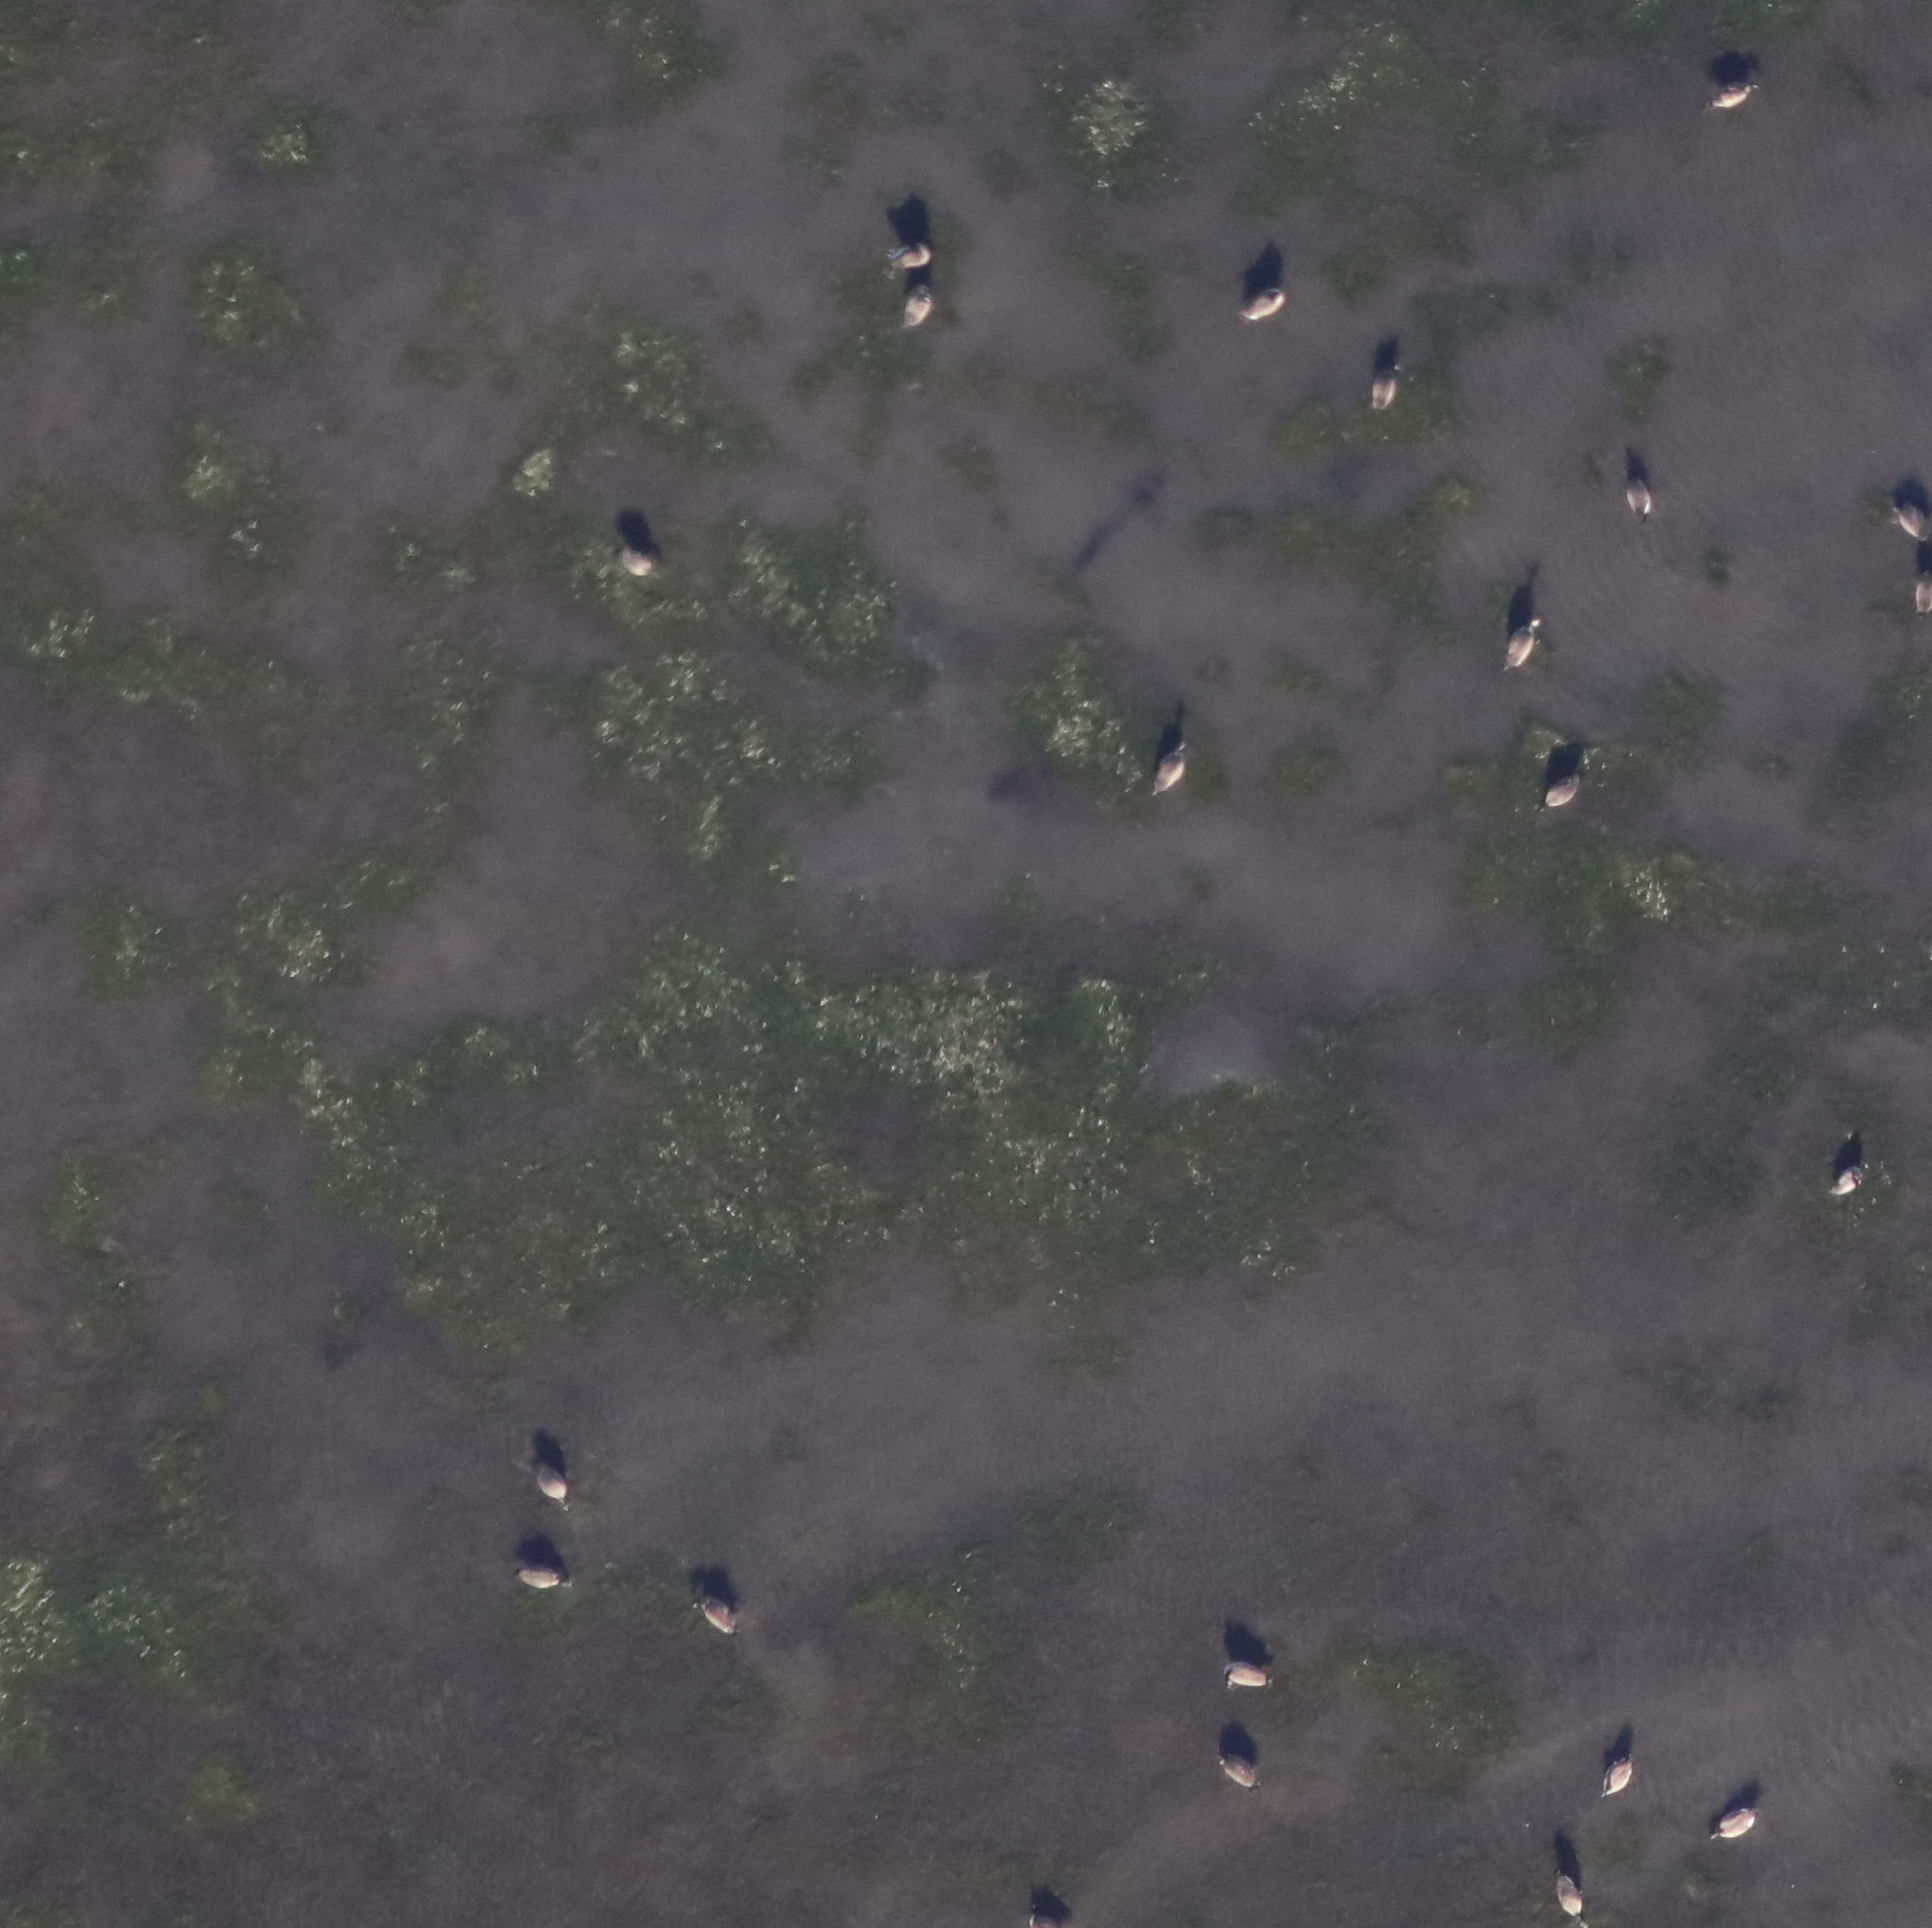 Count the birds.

21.